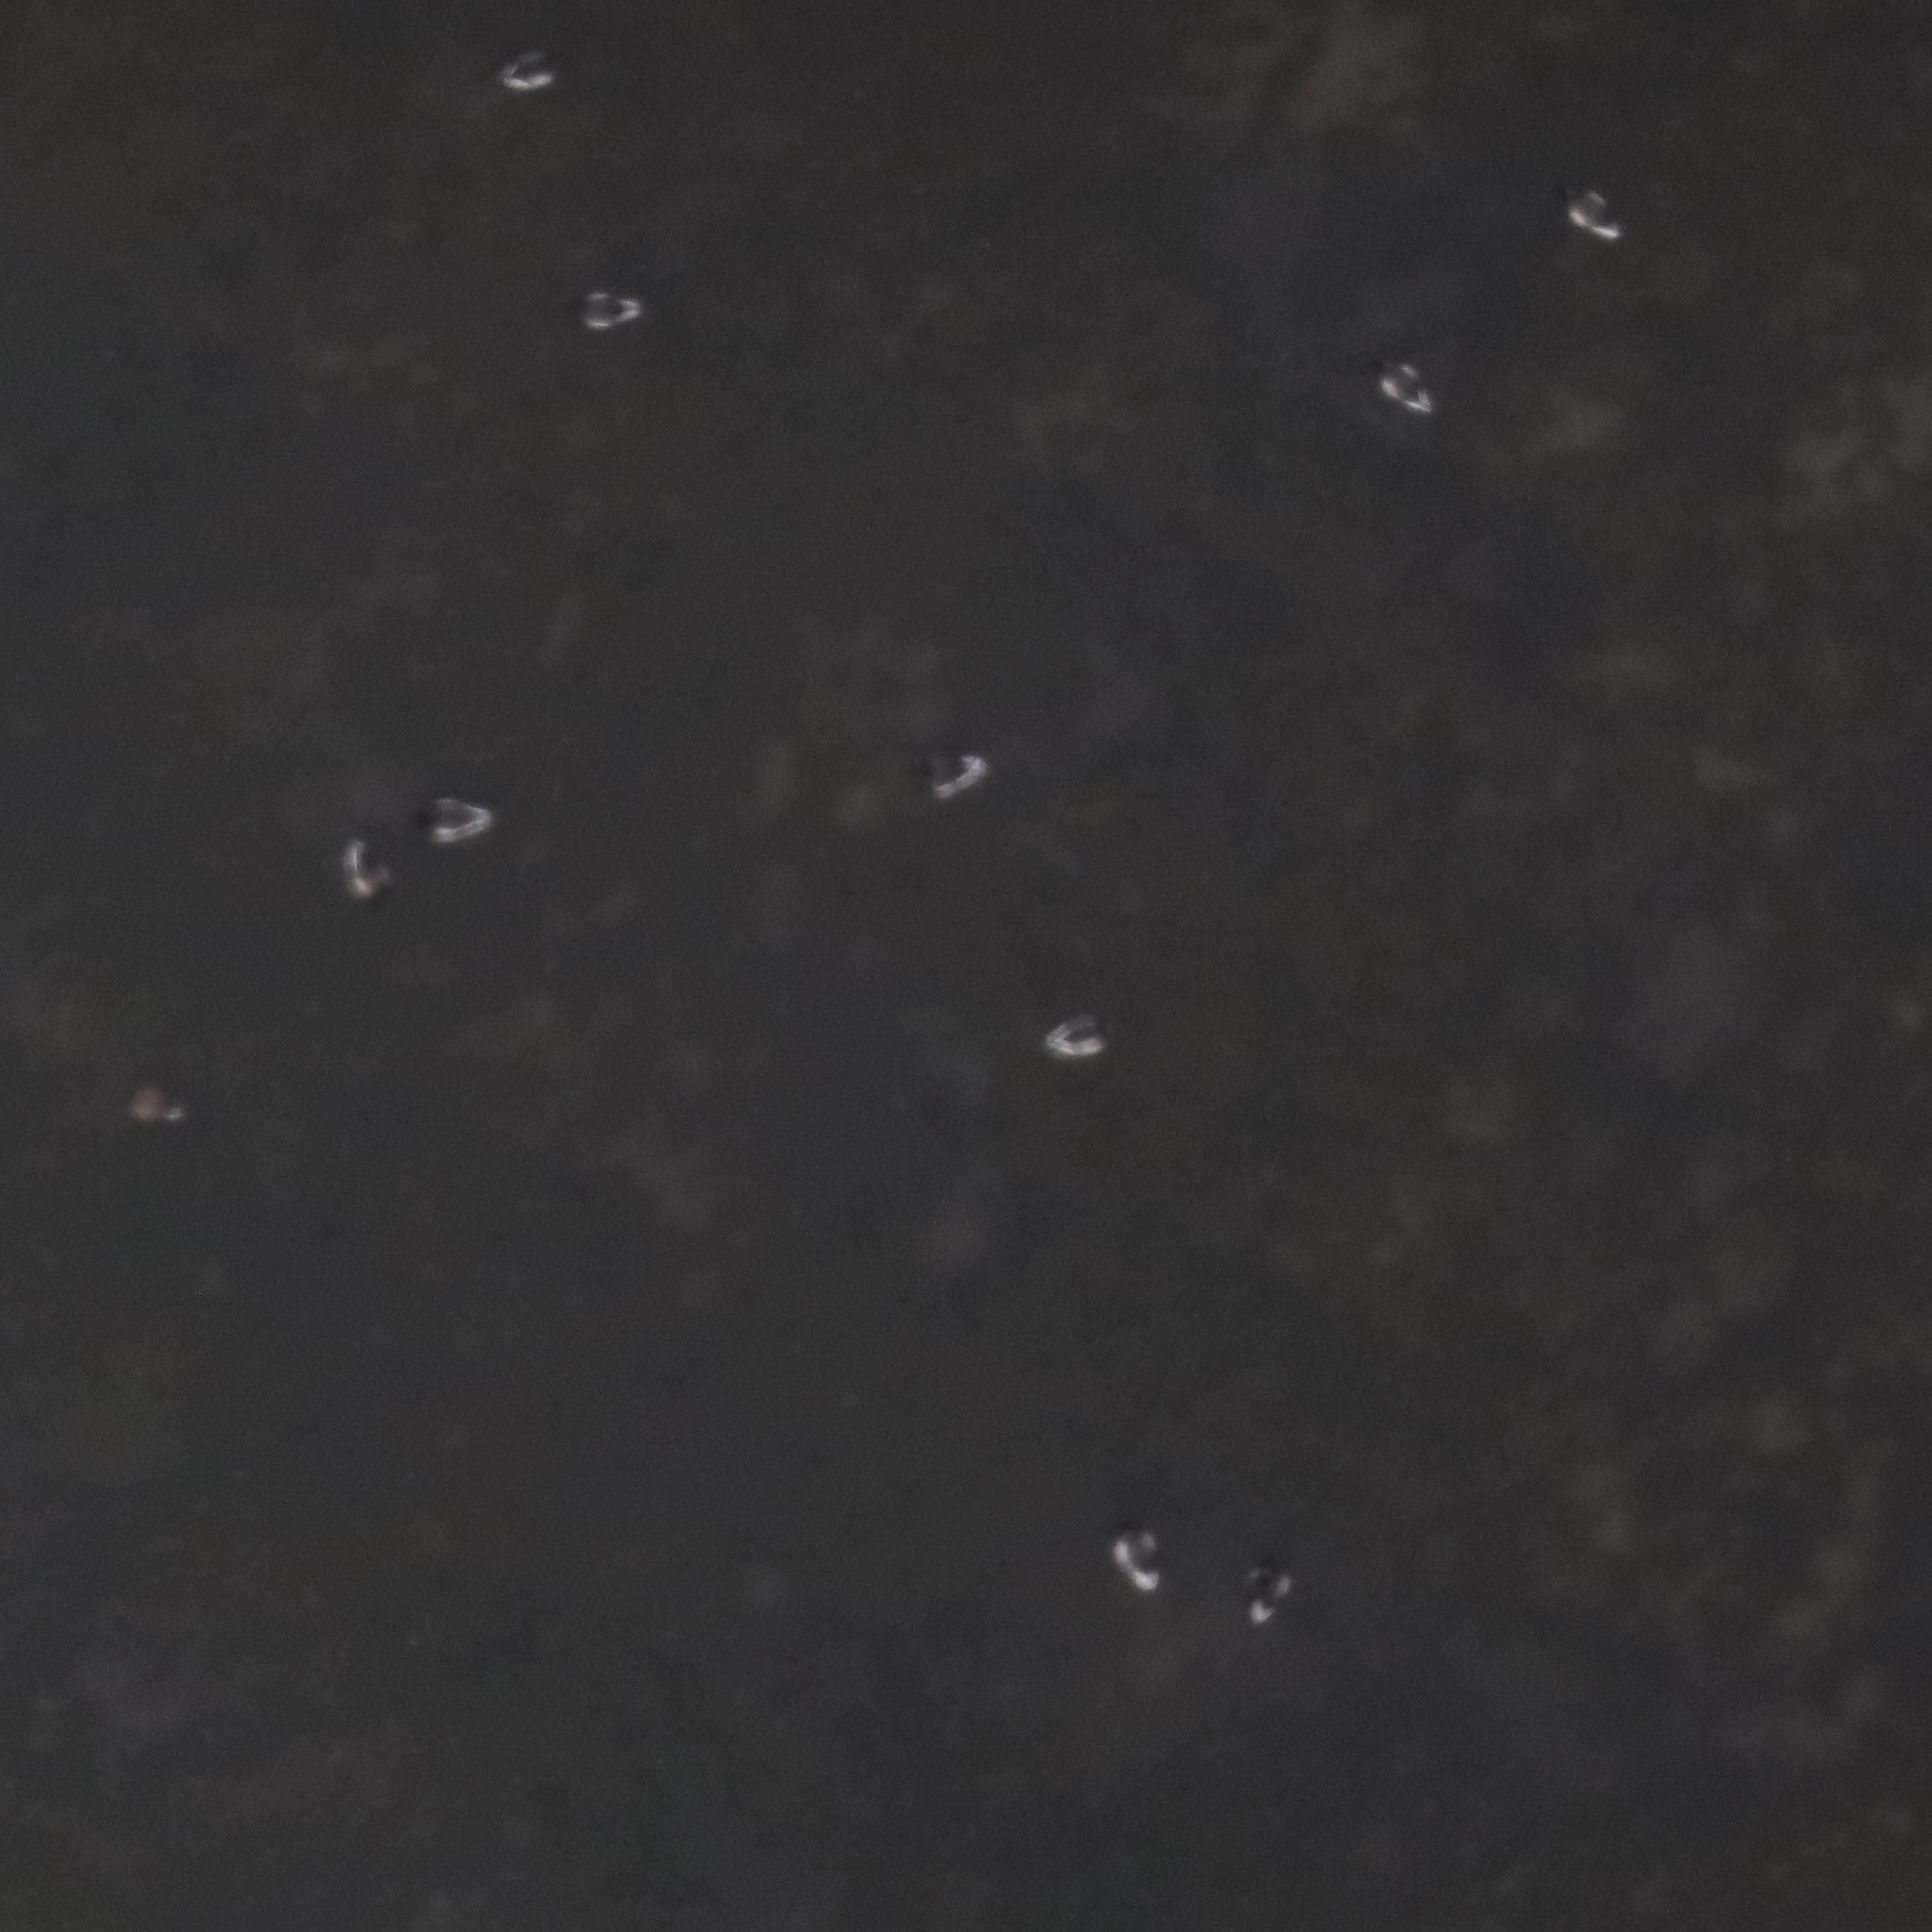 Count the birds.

11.